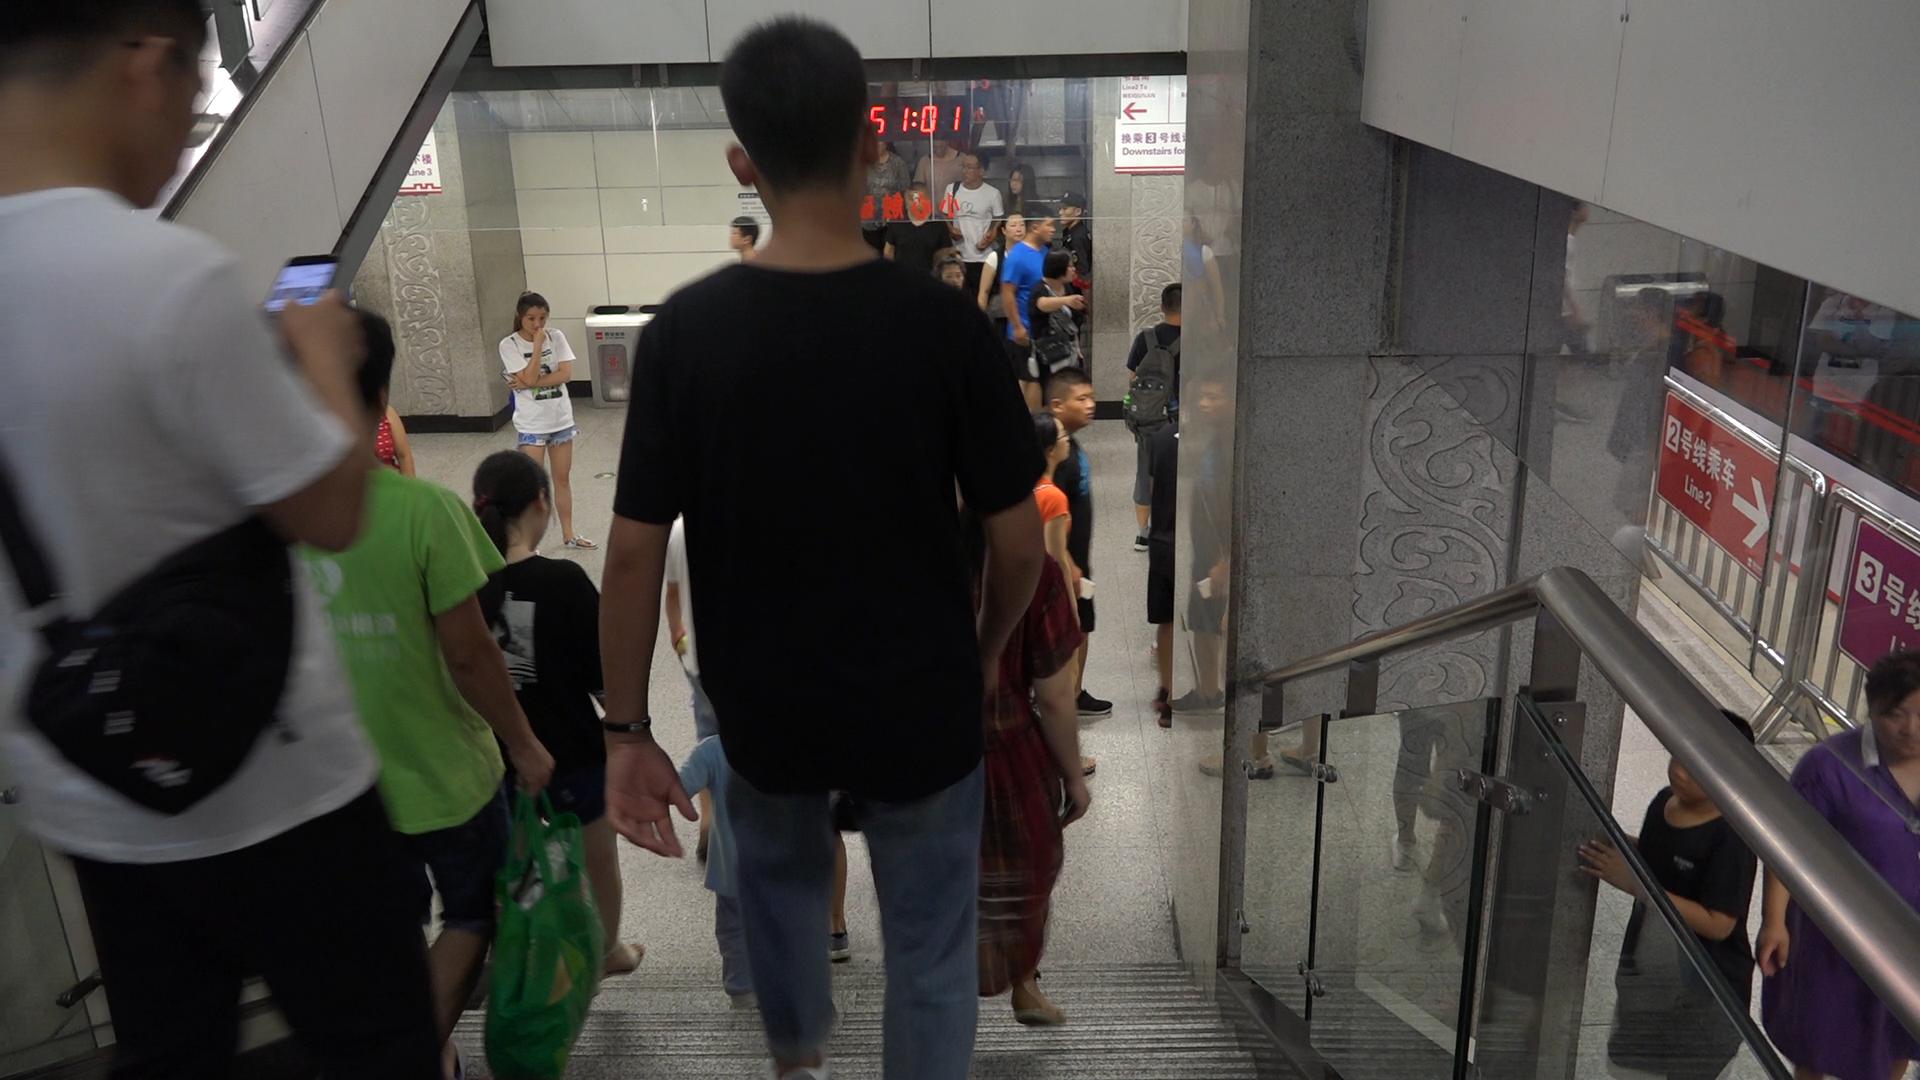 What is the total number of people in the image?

22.